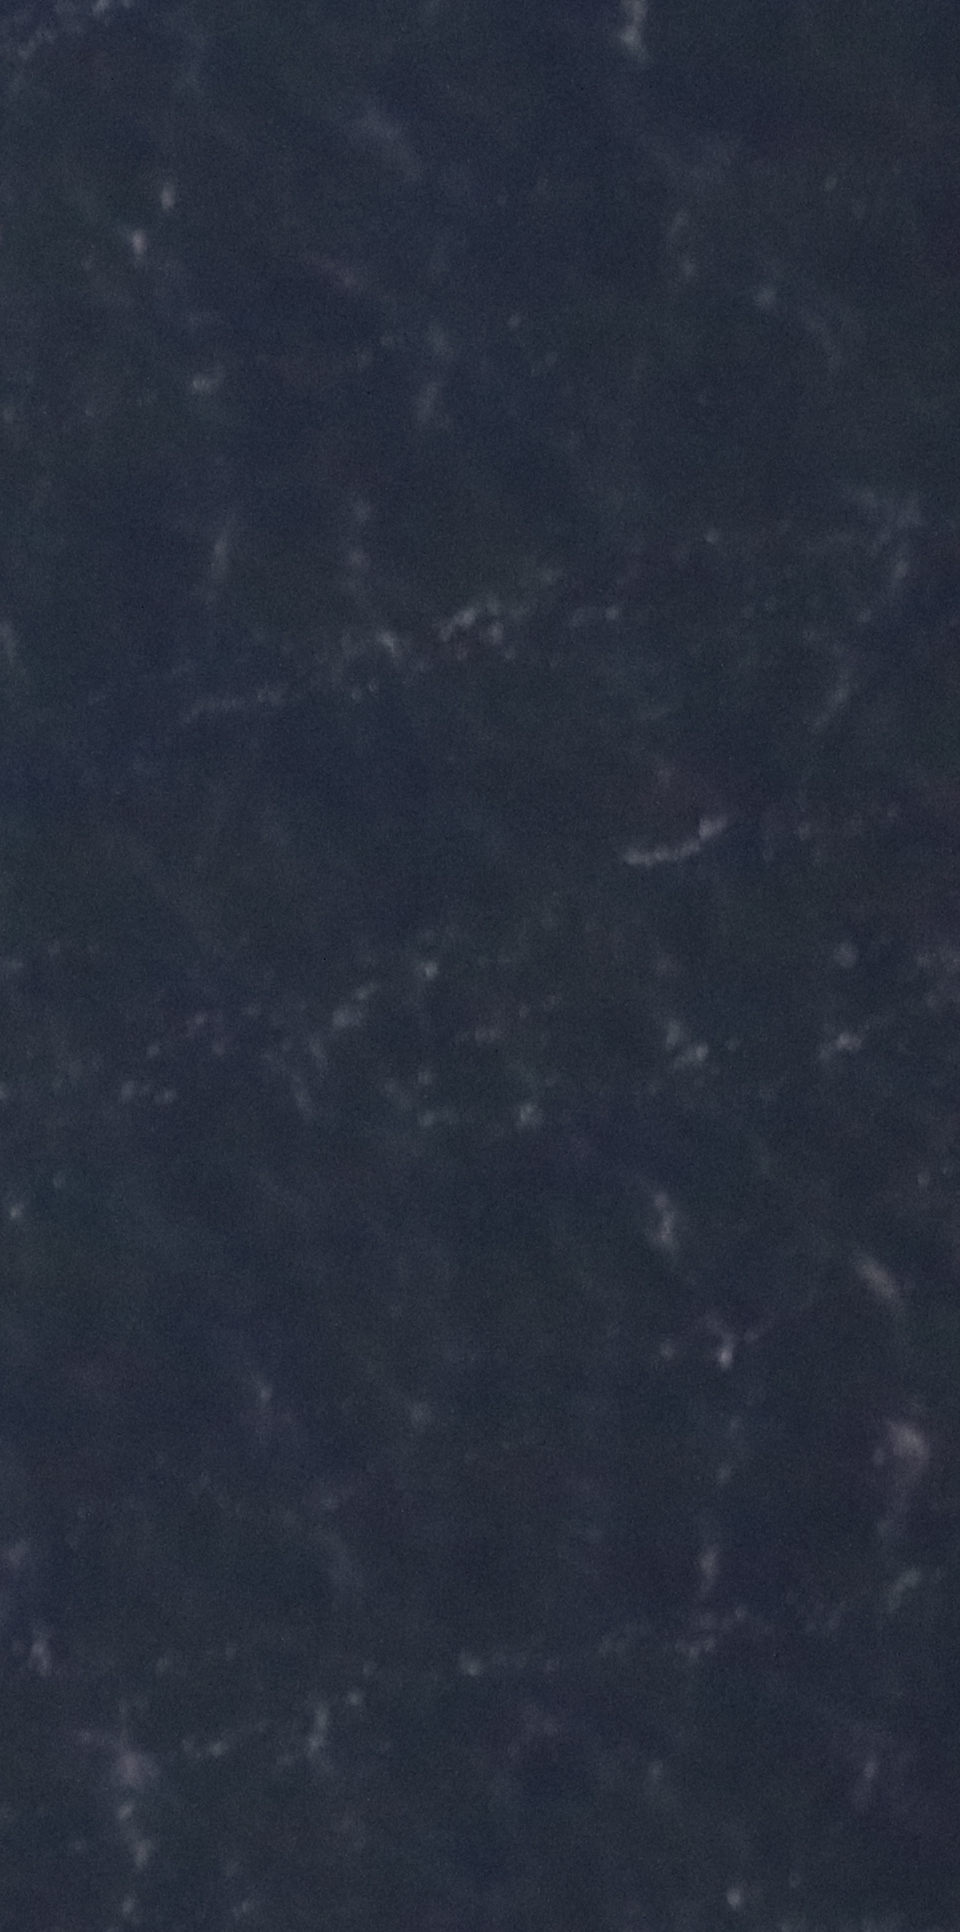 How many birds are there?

0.